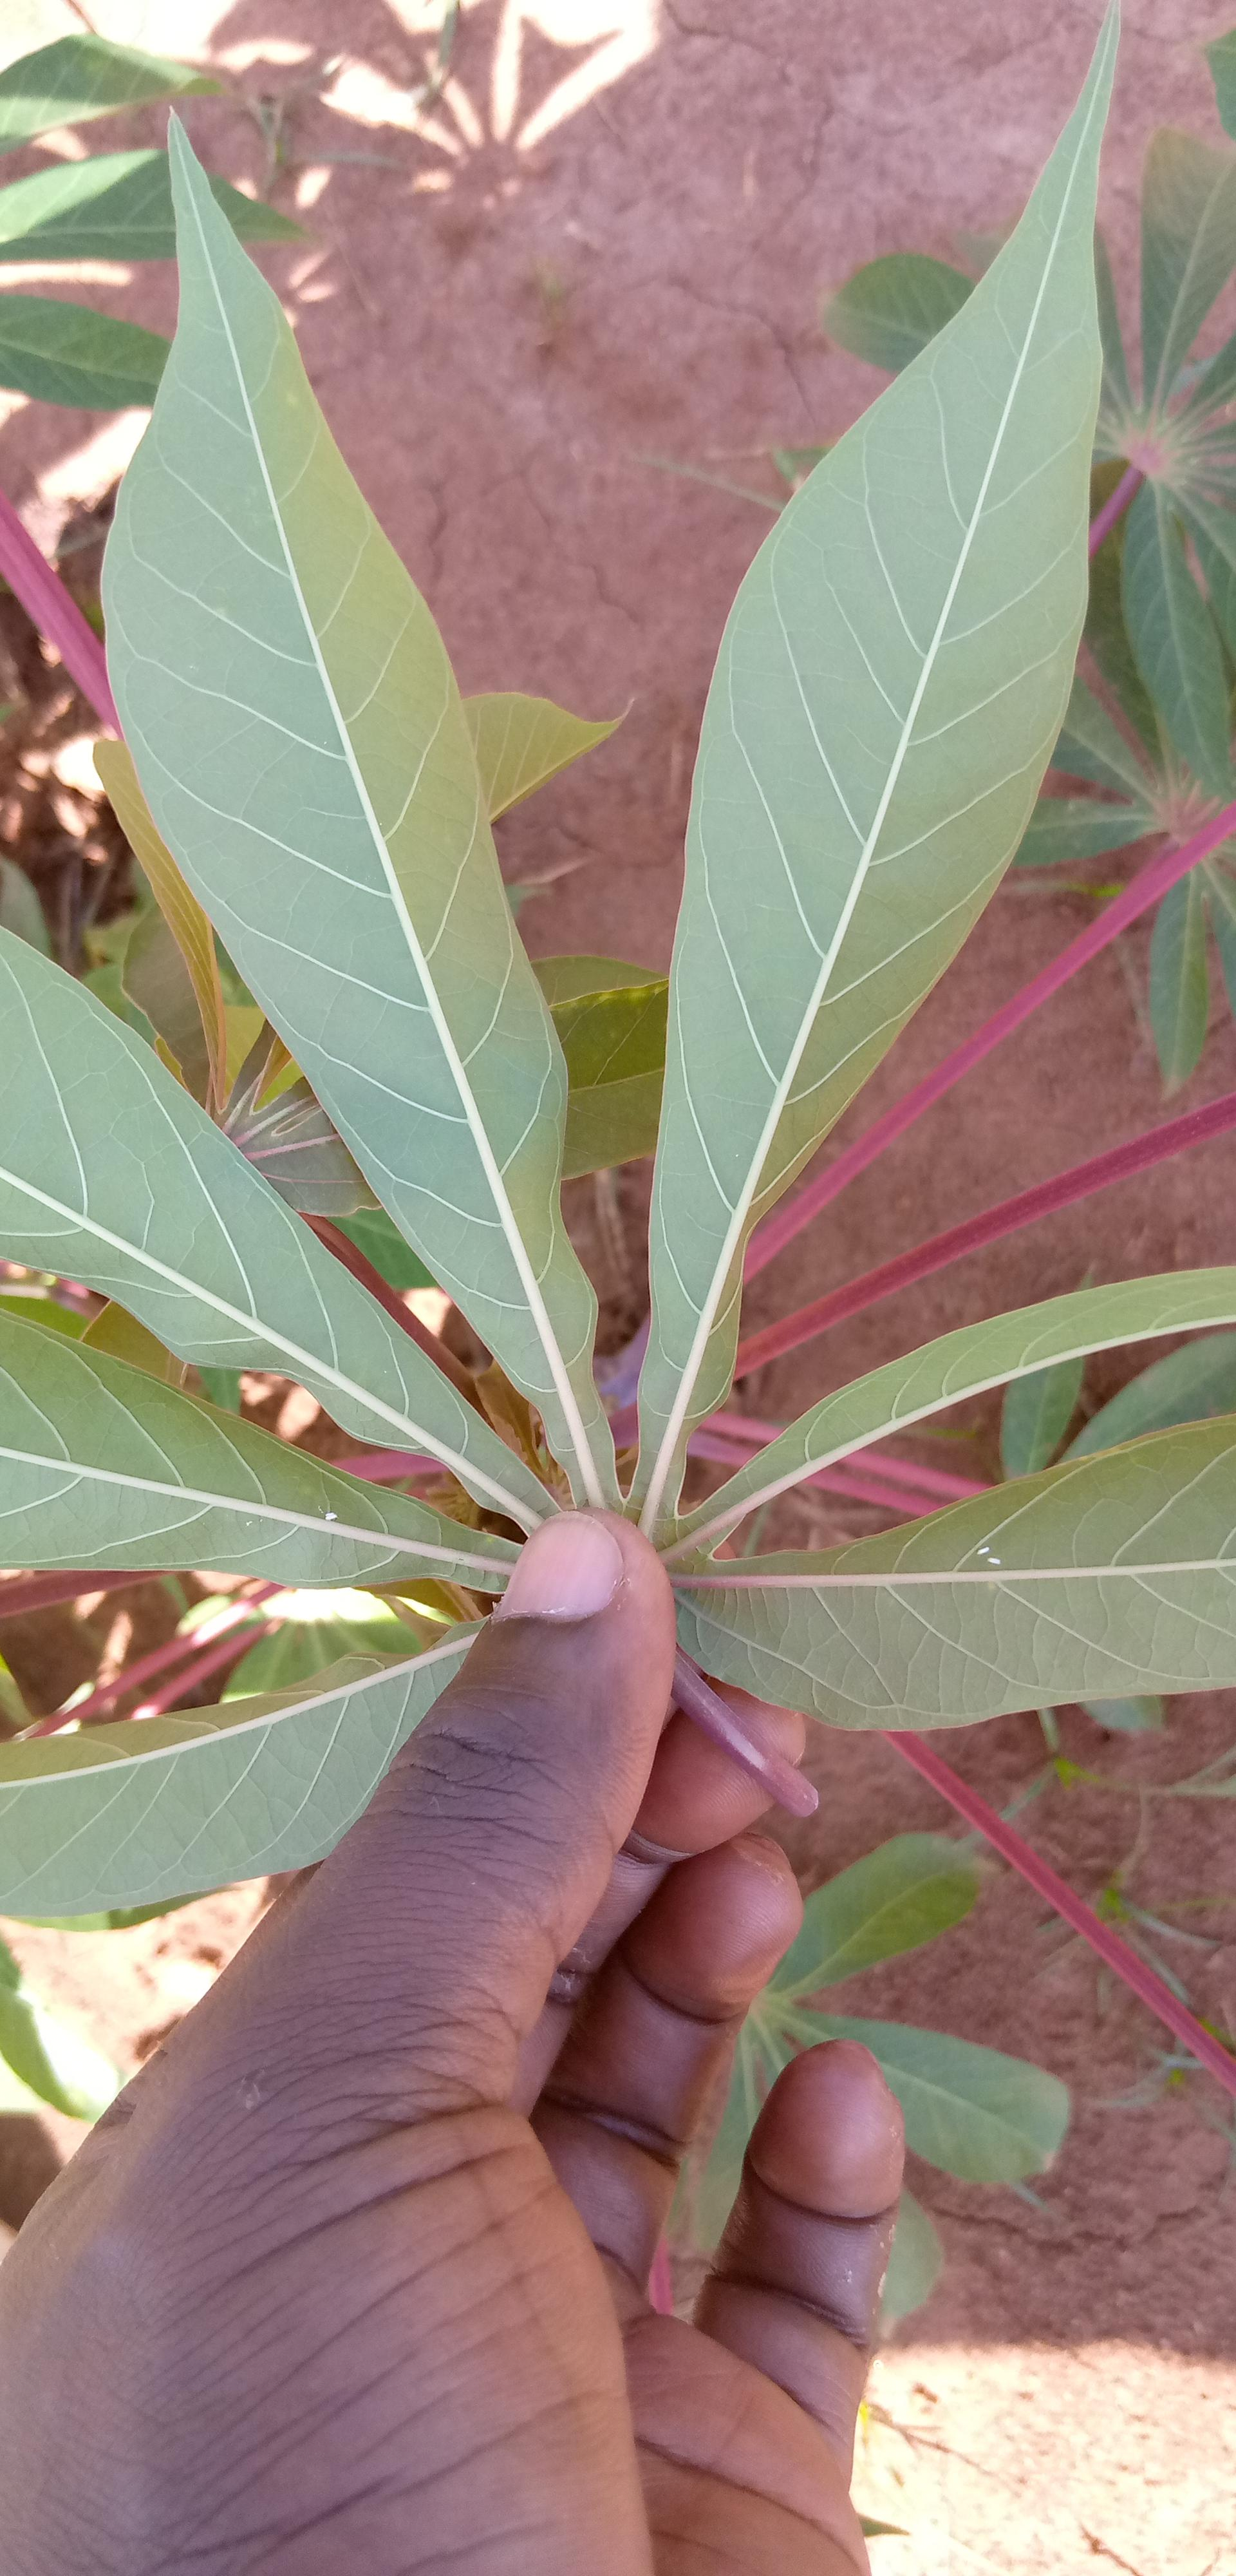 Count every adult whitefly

4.